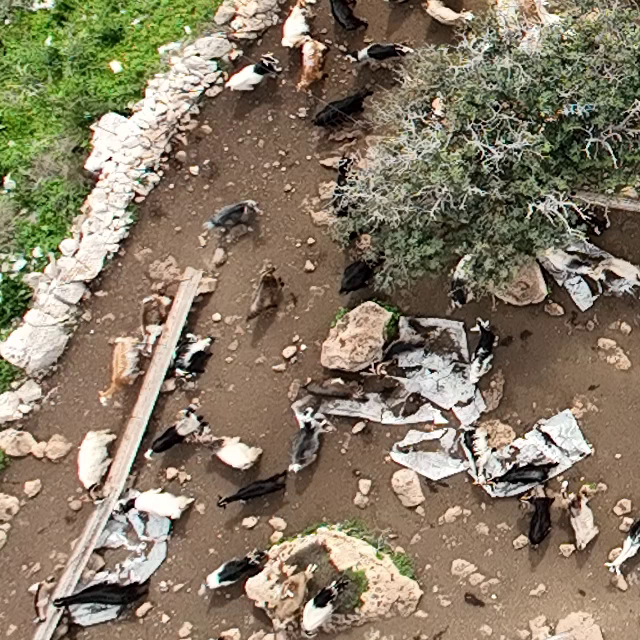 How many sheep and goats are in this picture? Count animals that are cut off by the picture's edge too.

41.